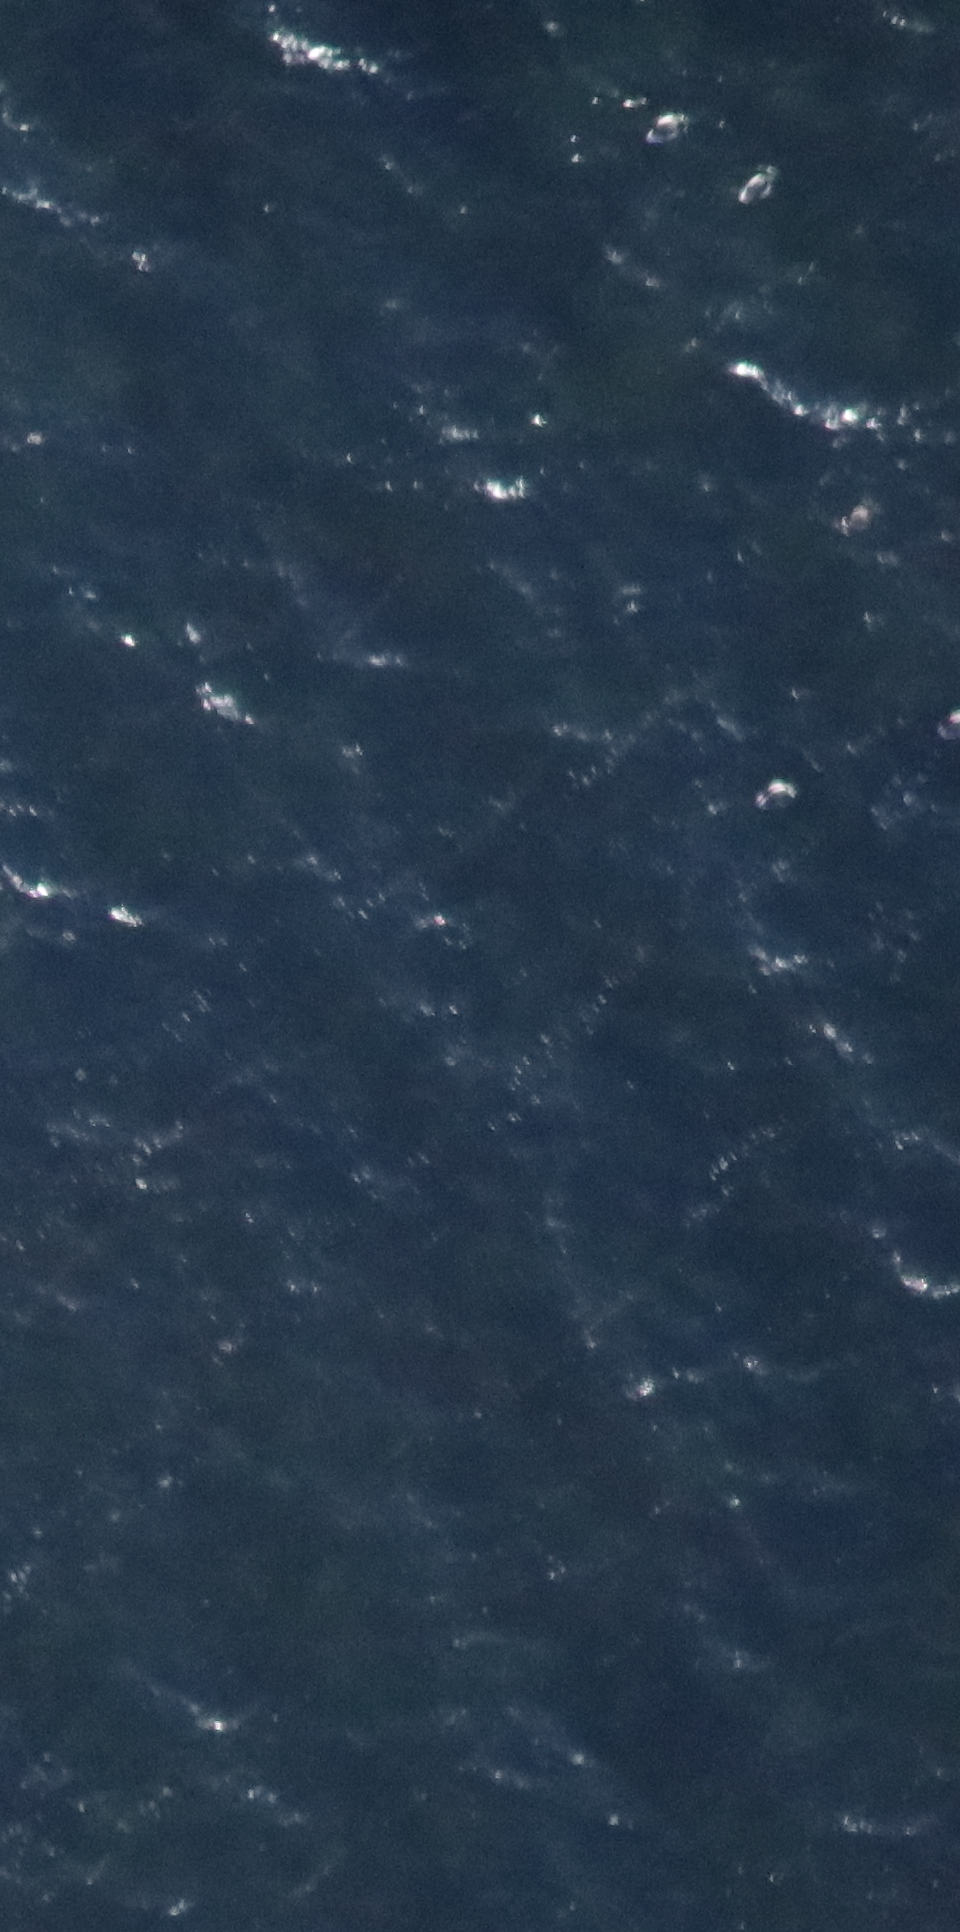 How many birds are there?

3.